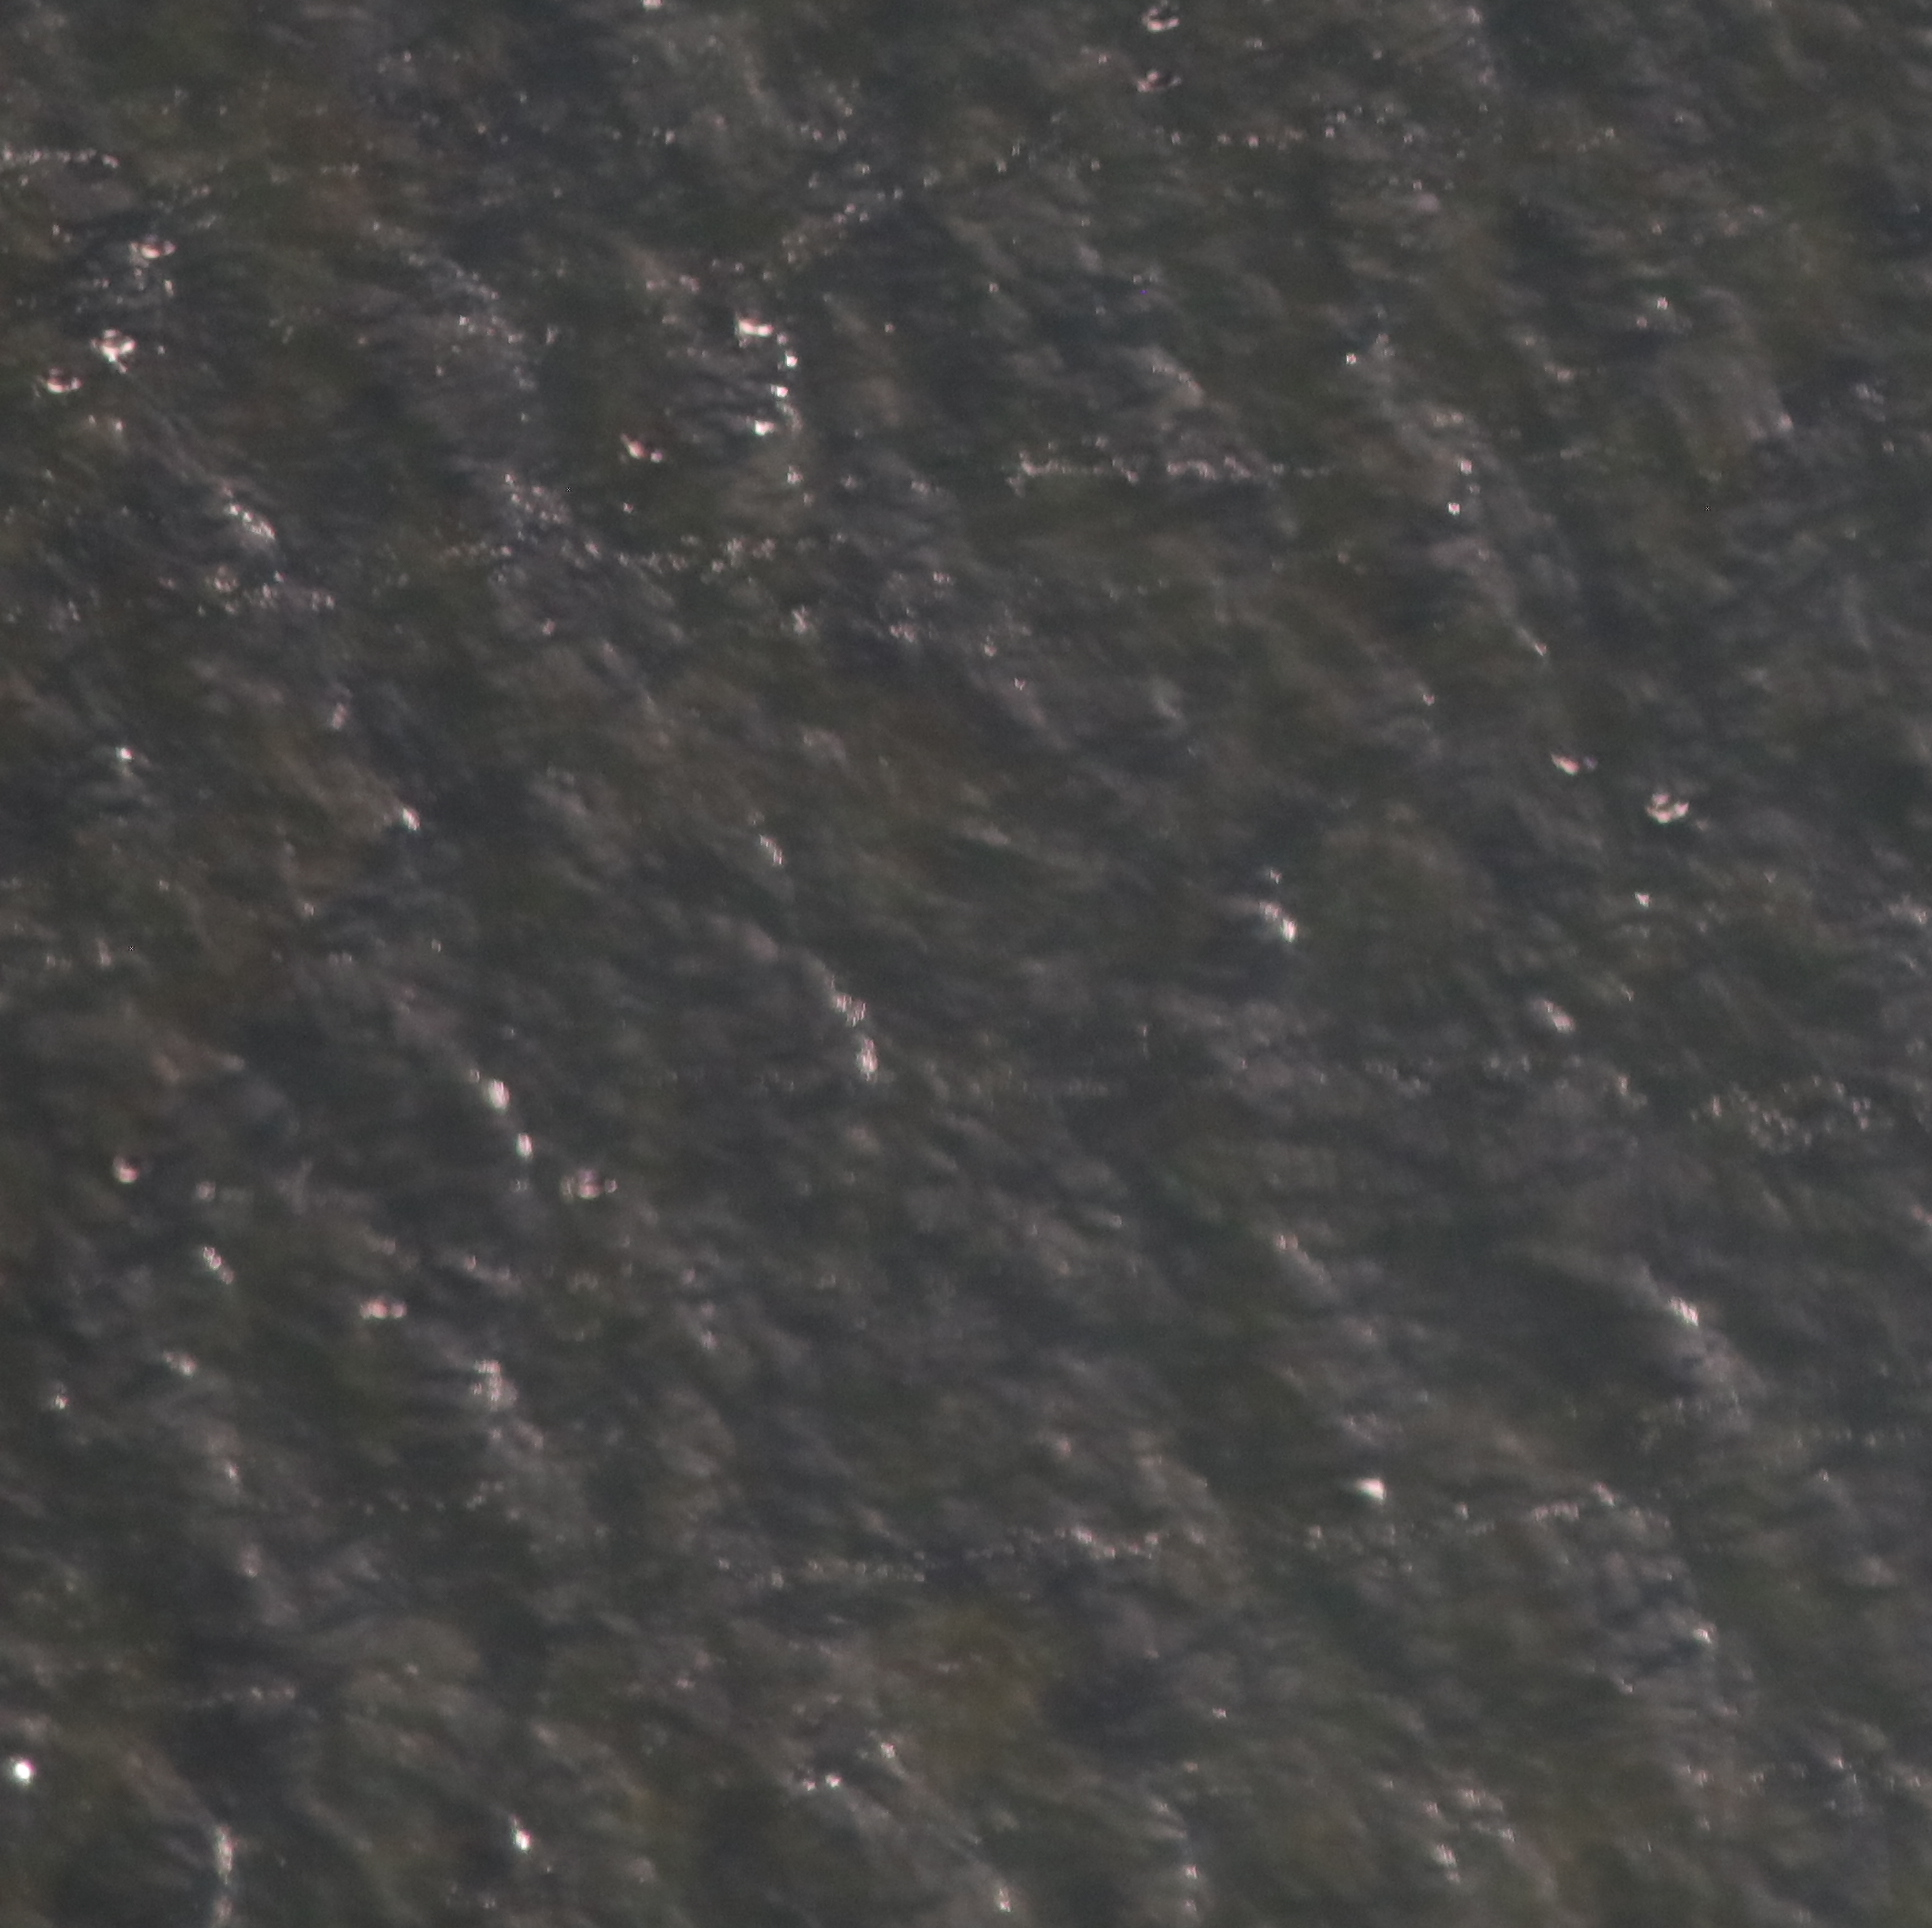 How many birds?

11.